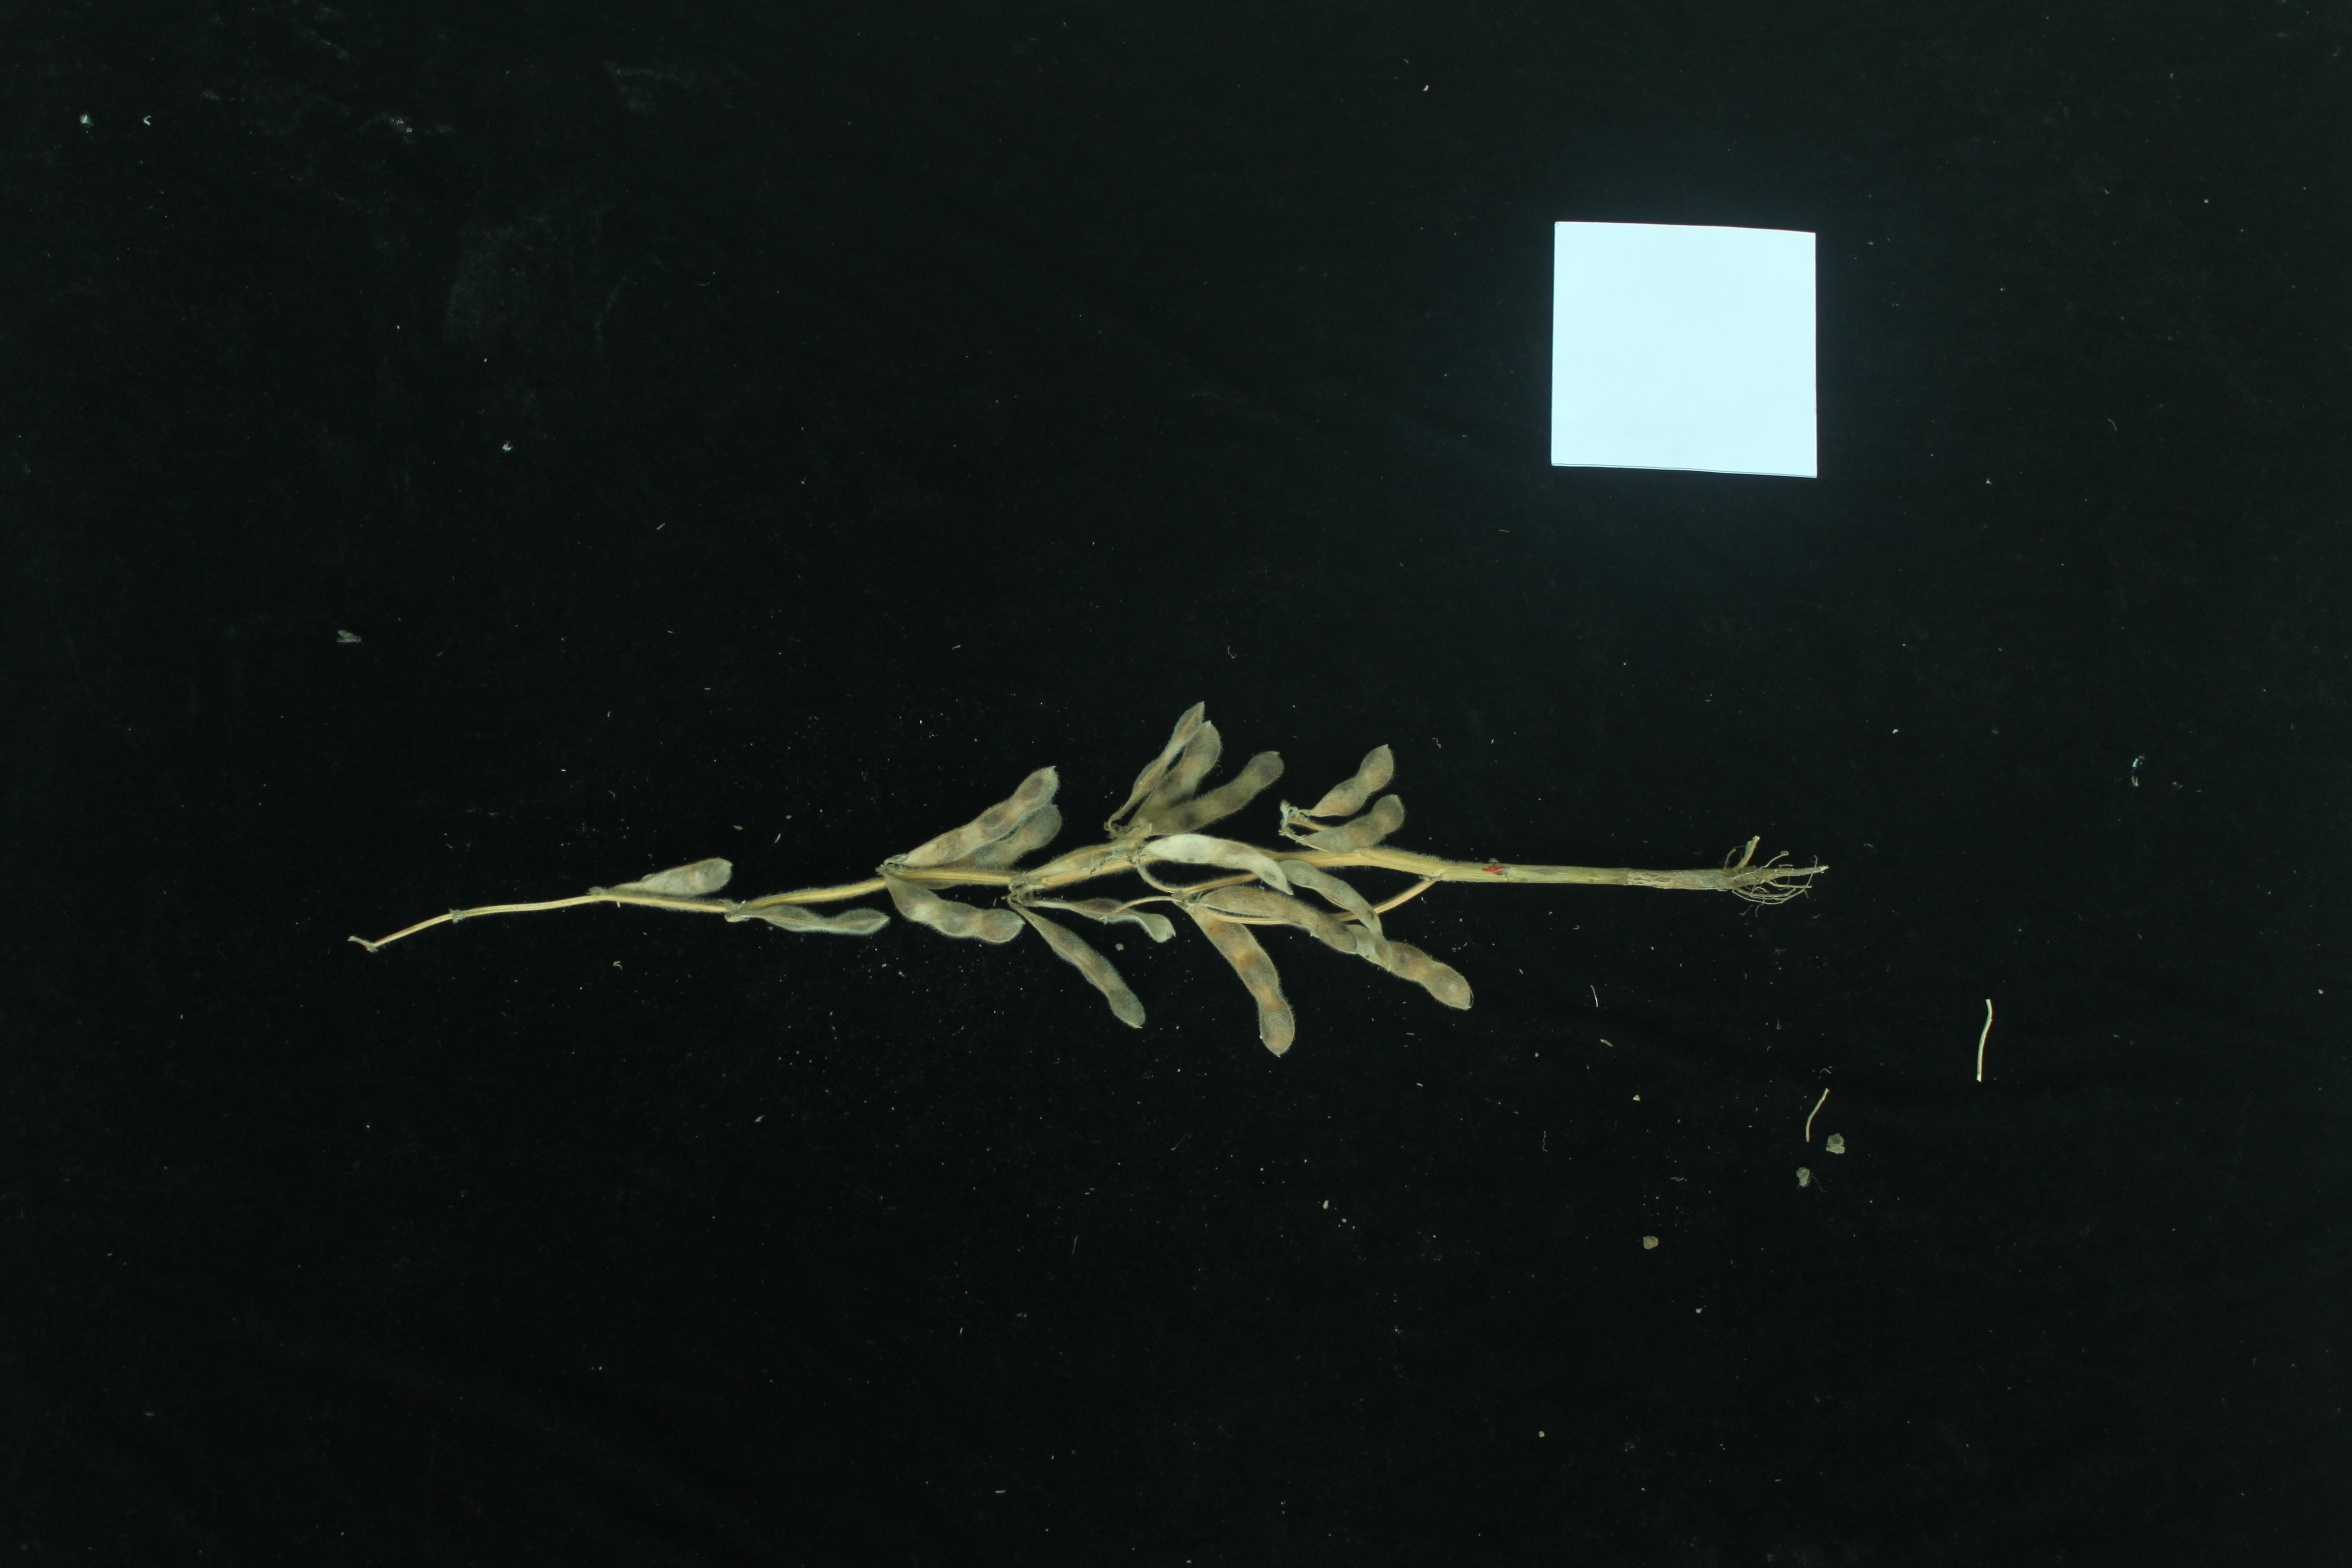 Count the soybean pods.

17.